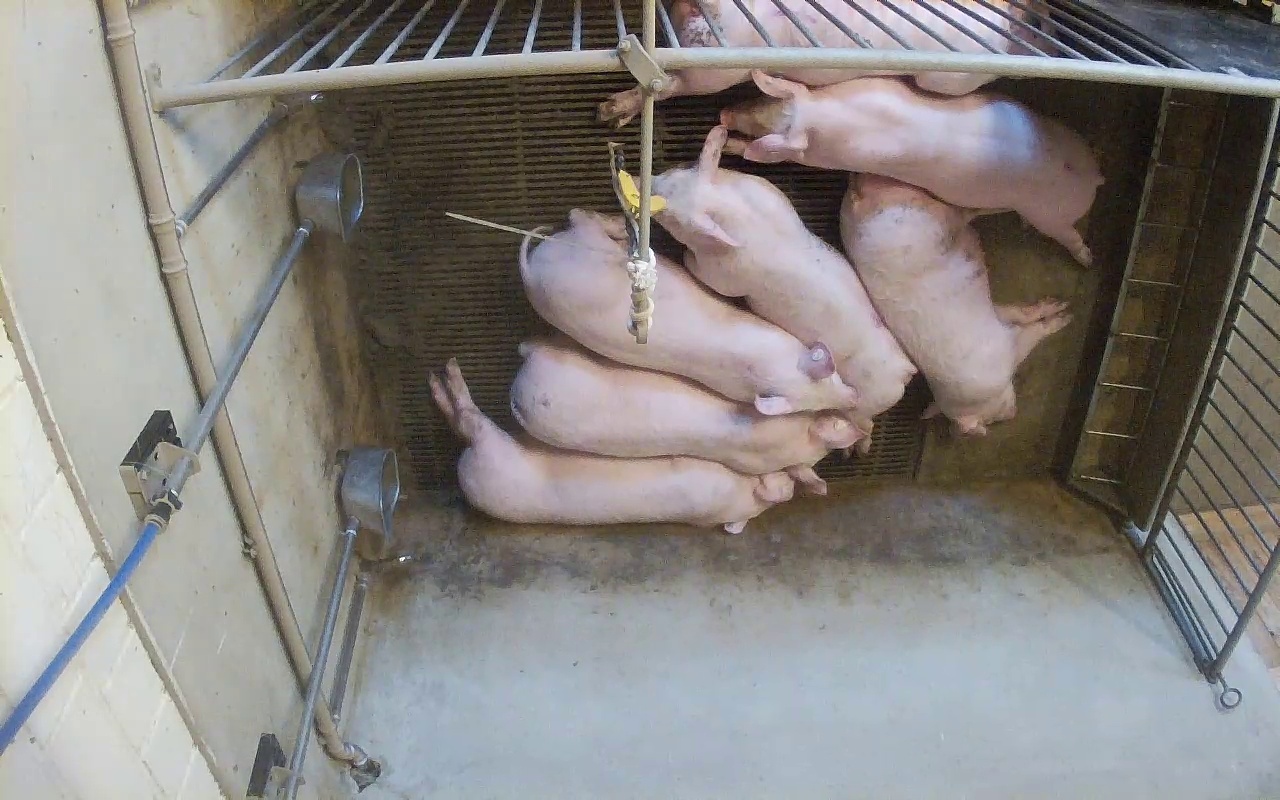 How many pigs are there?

7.